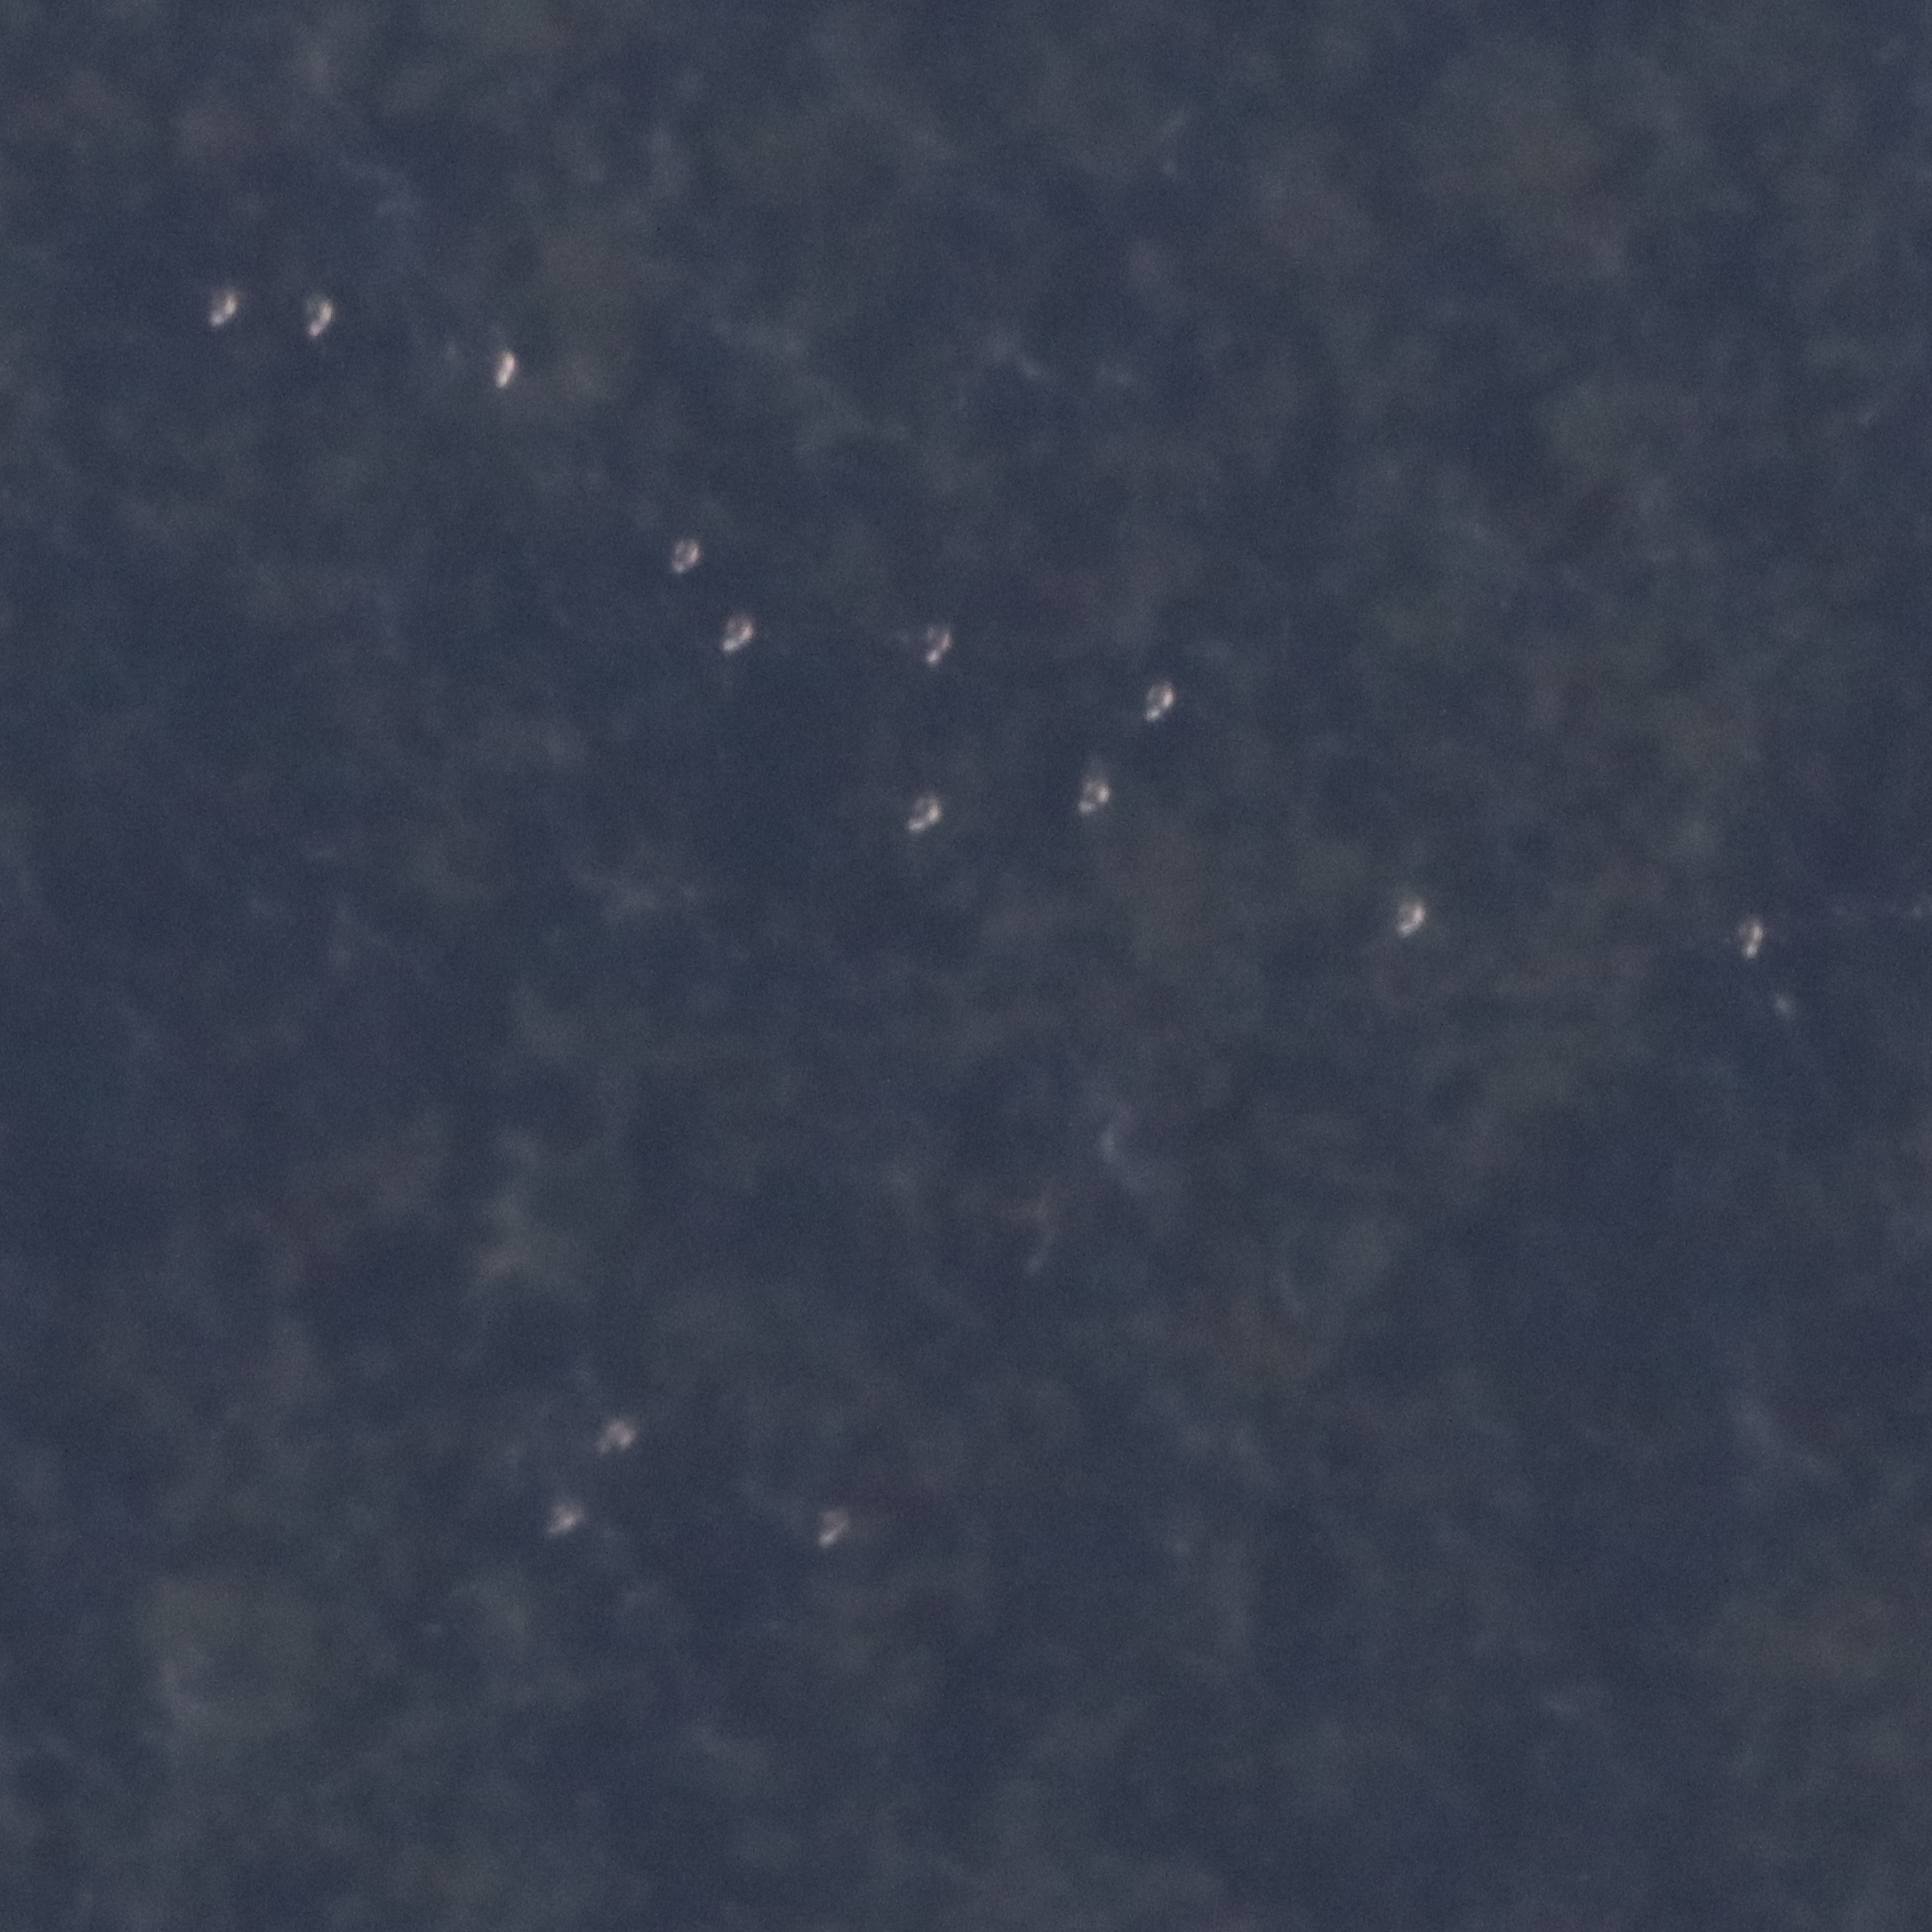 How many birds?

14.